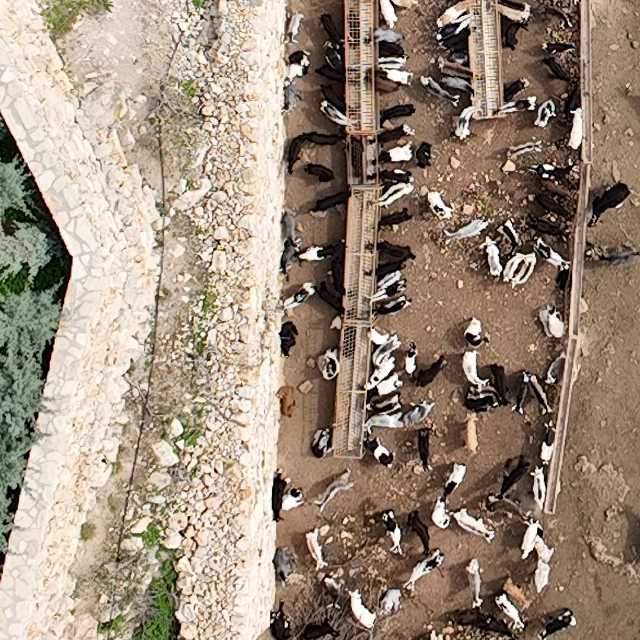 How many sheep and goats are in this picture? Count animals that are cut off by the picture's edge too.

127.